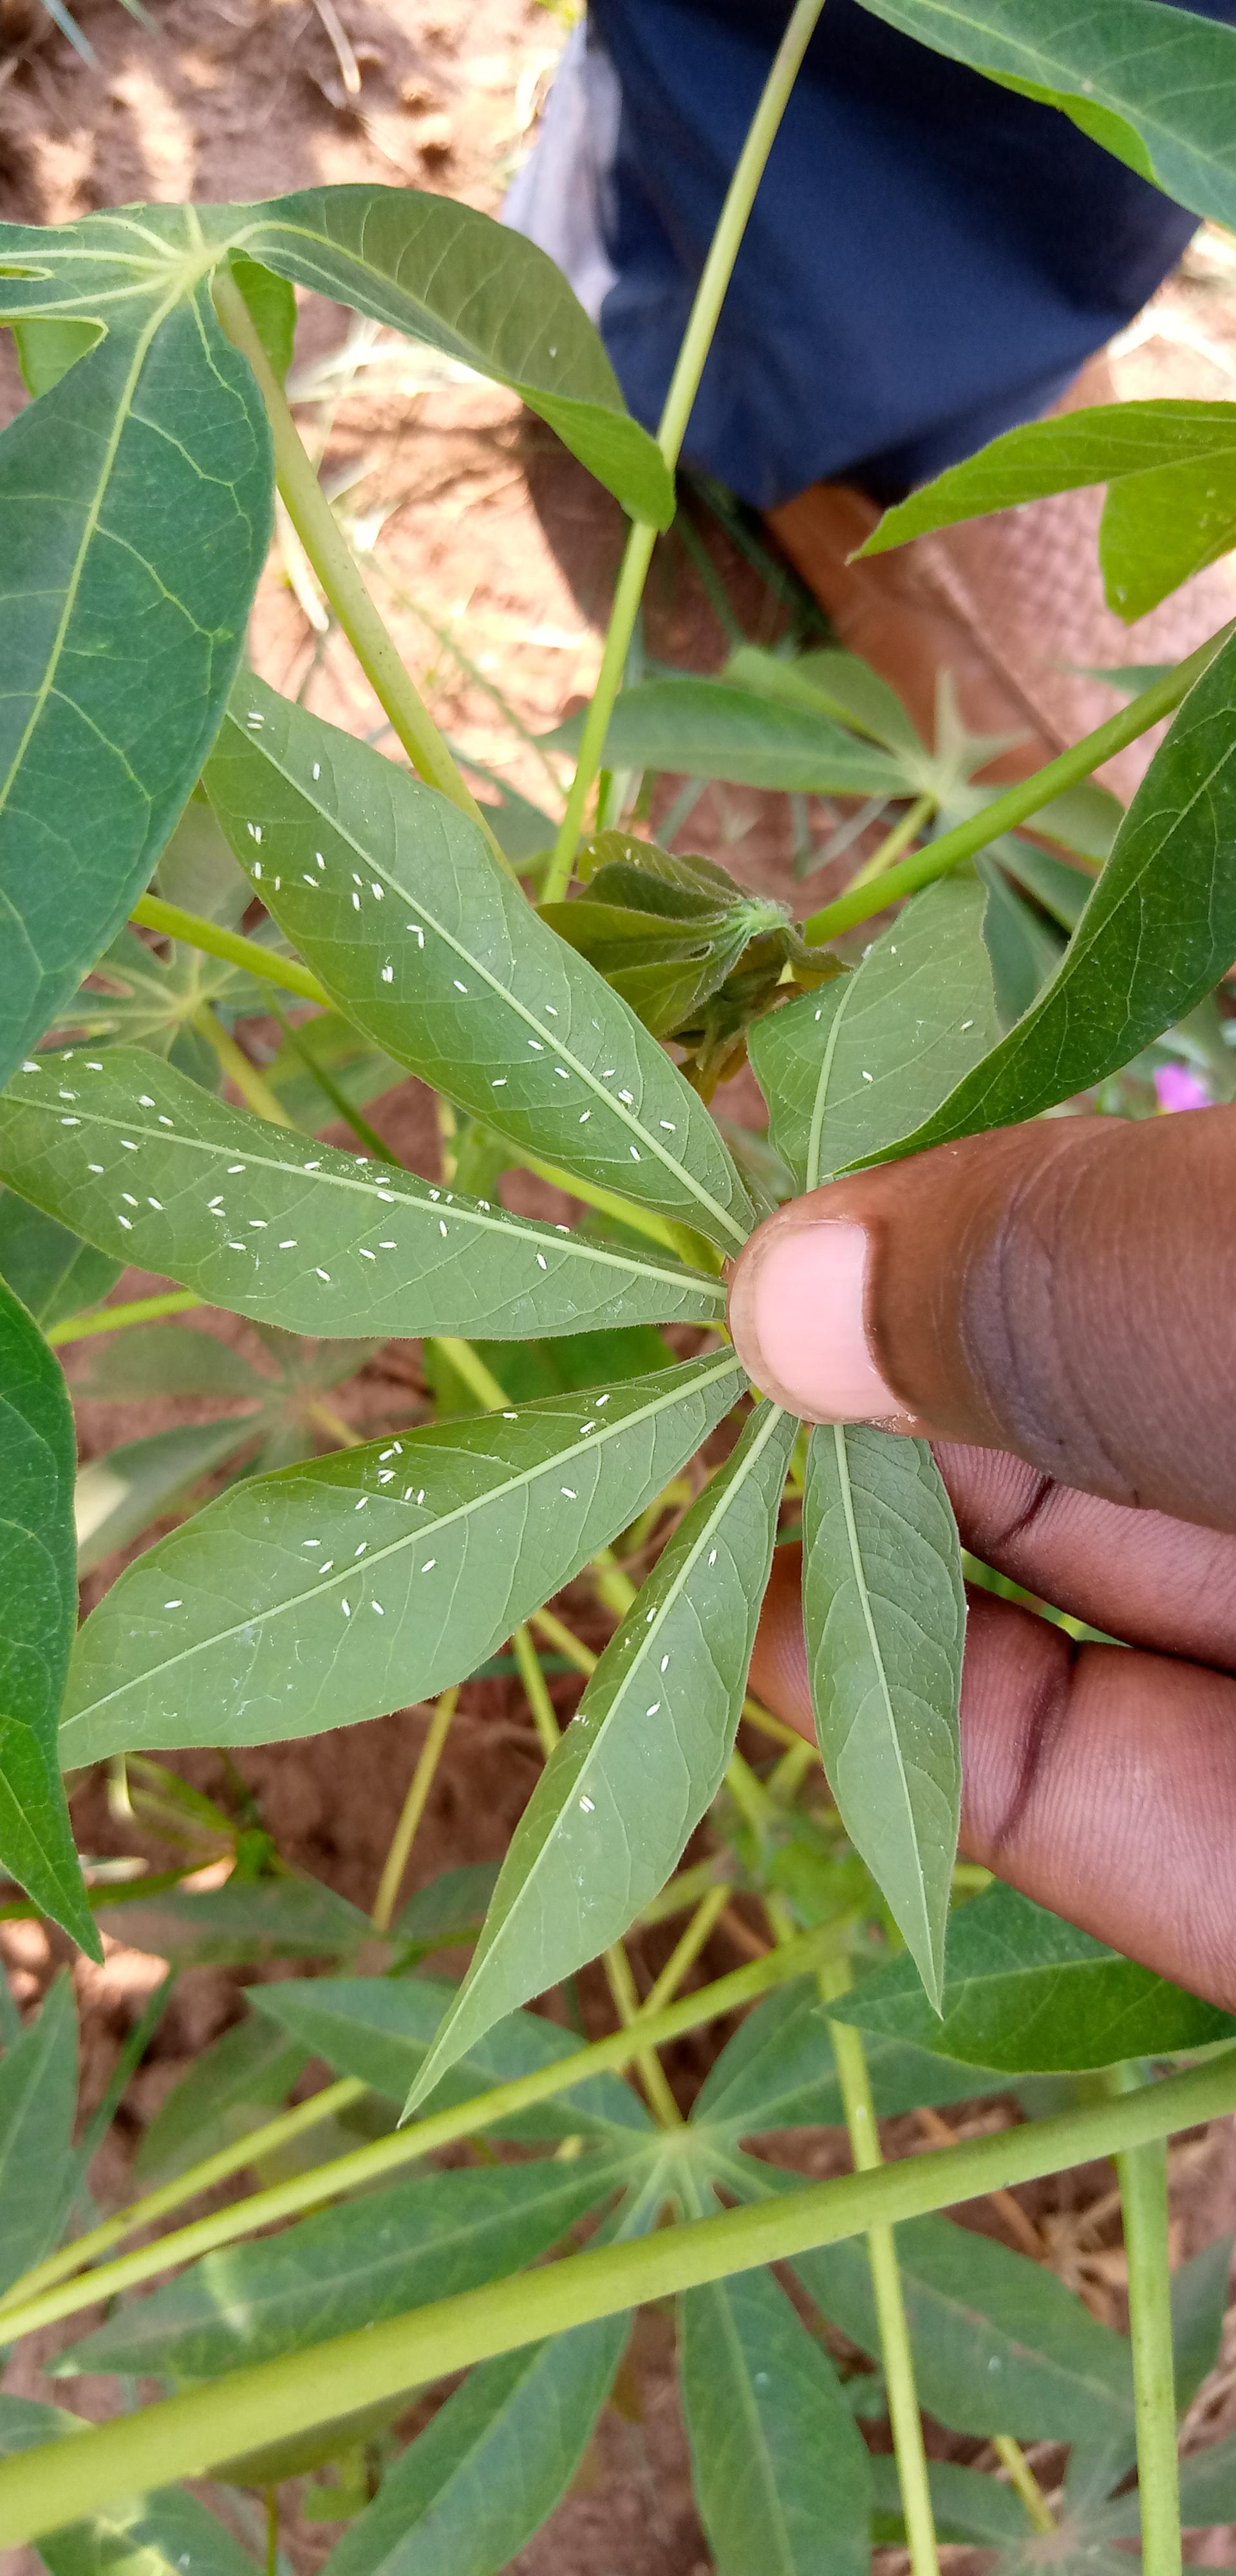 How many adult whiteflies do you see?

87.